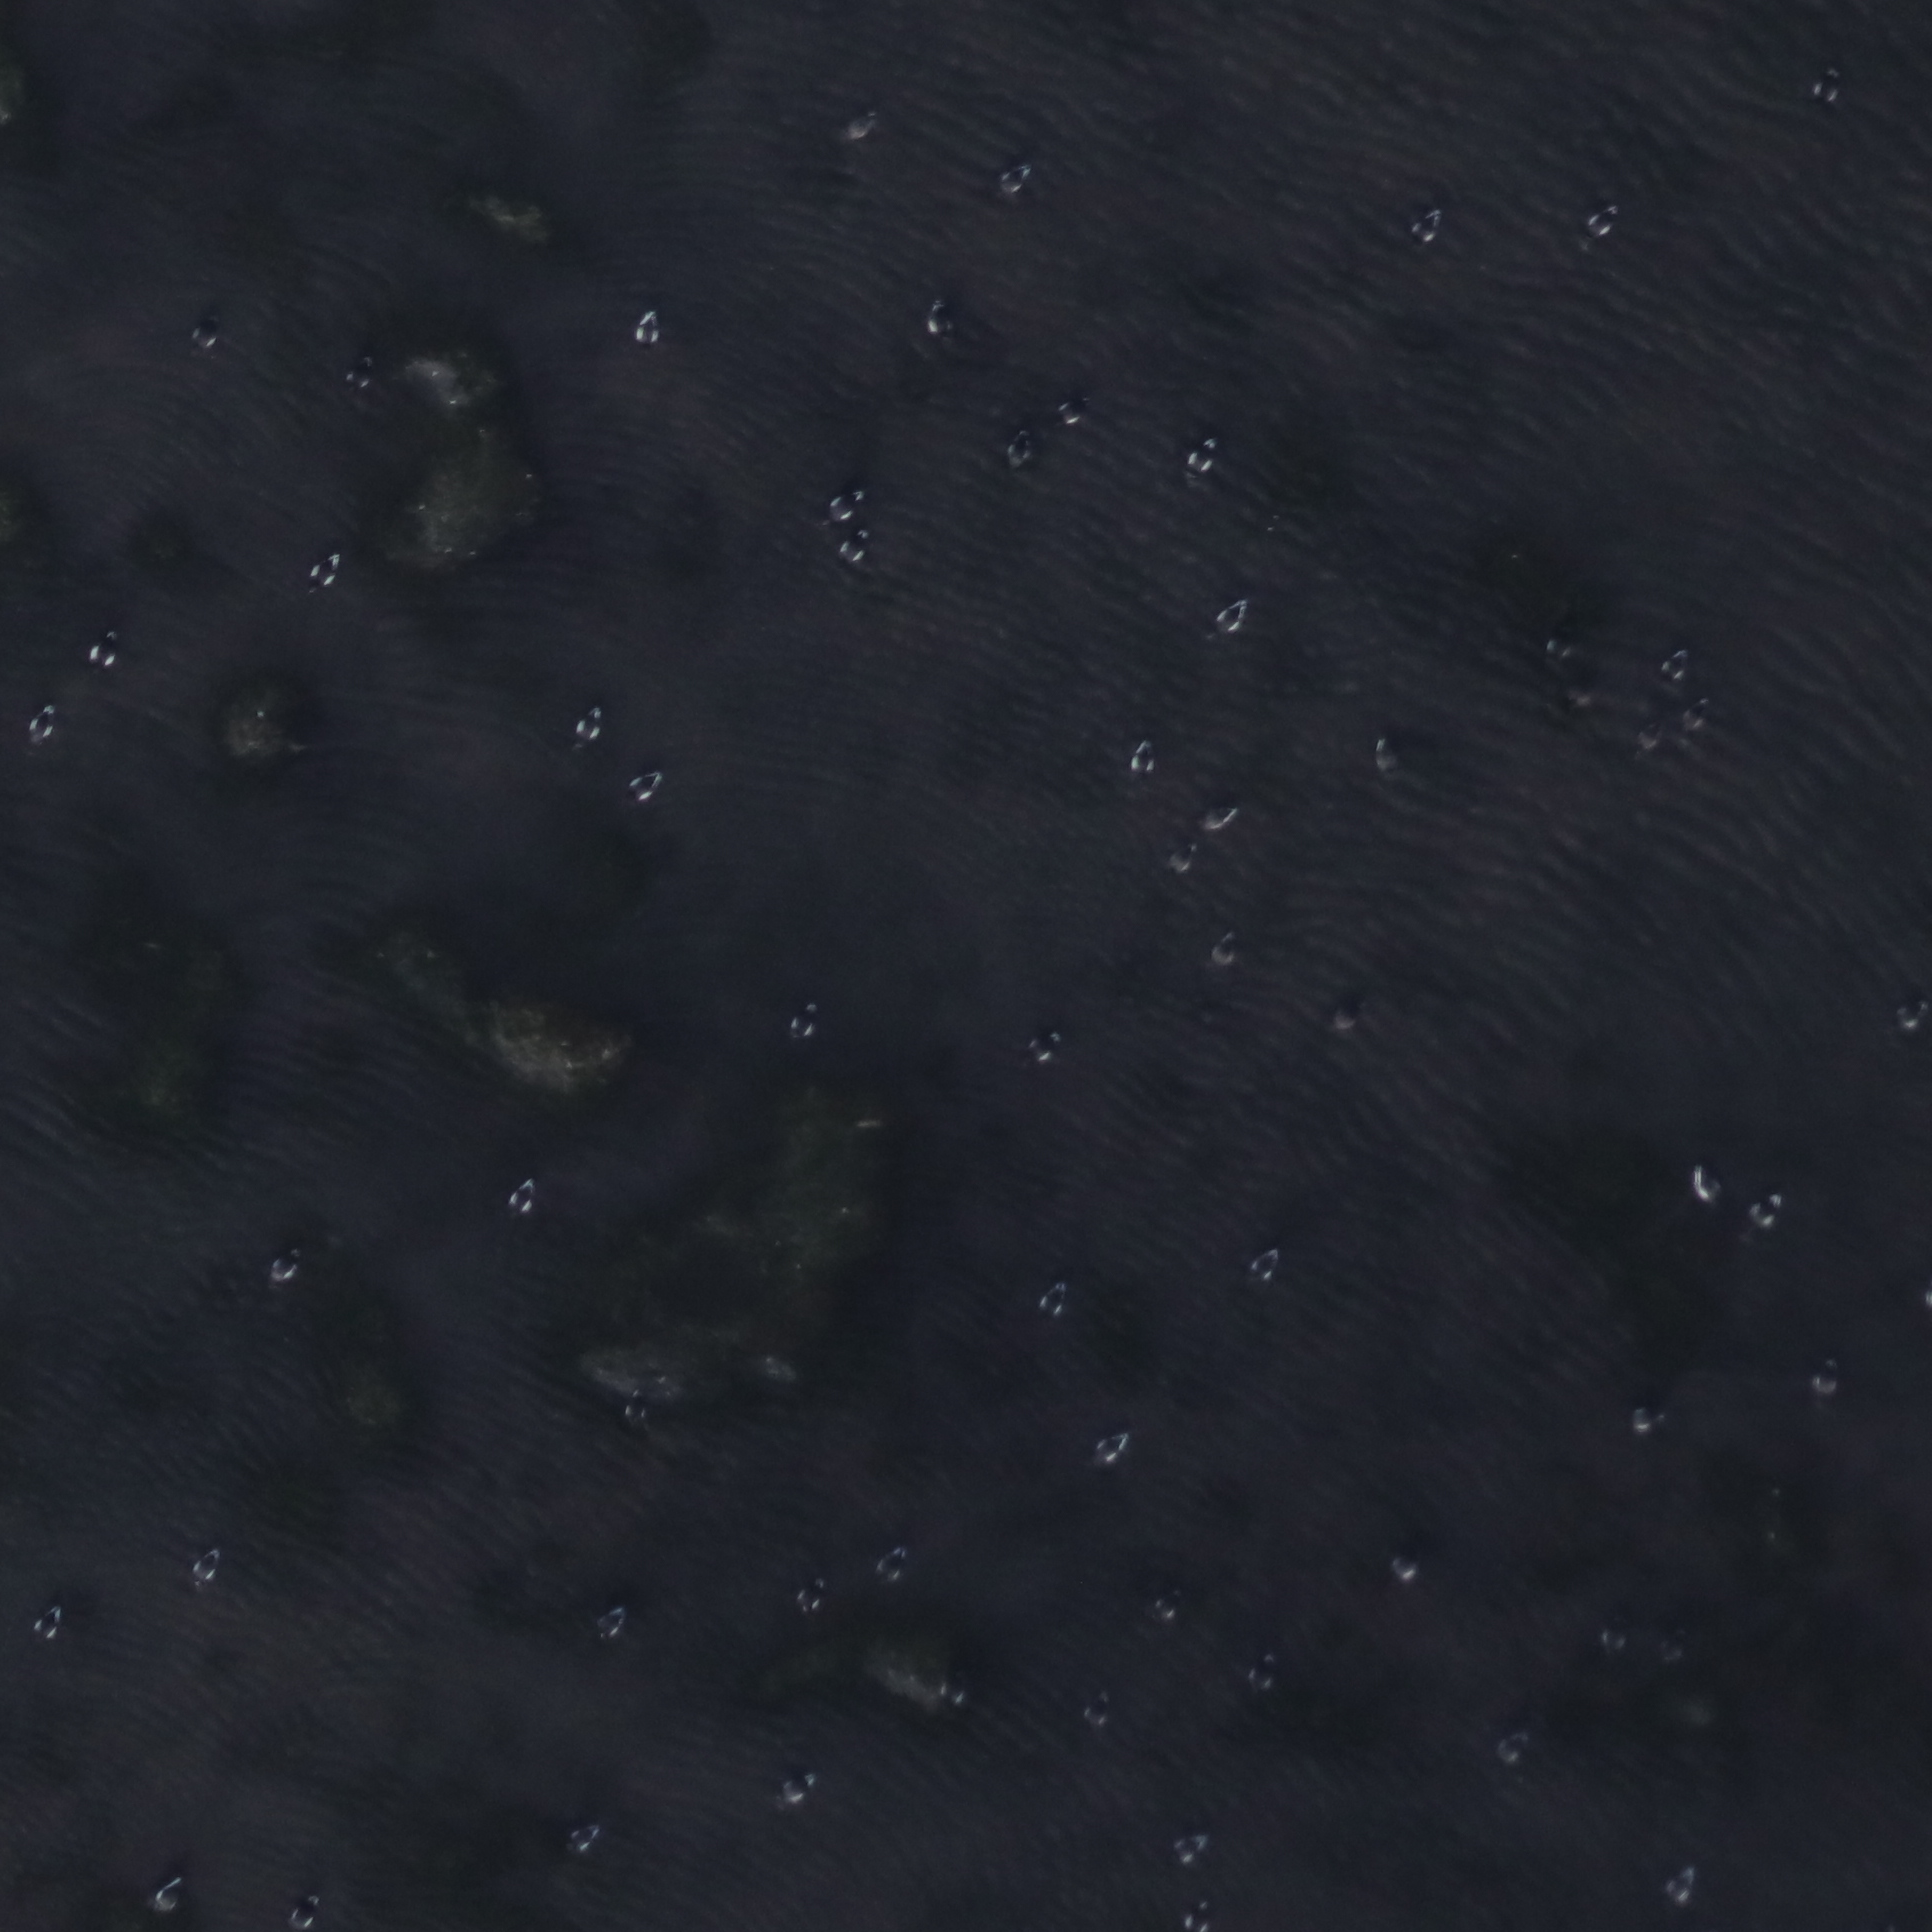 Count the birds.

63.